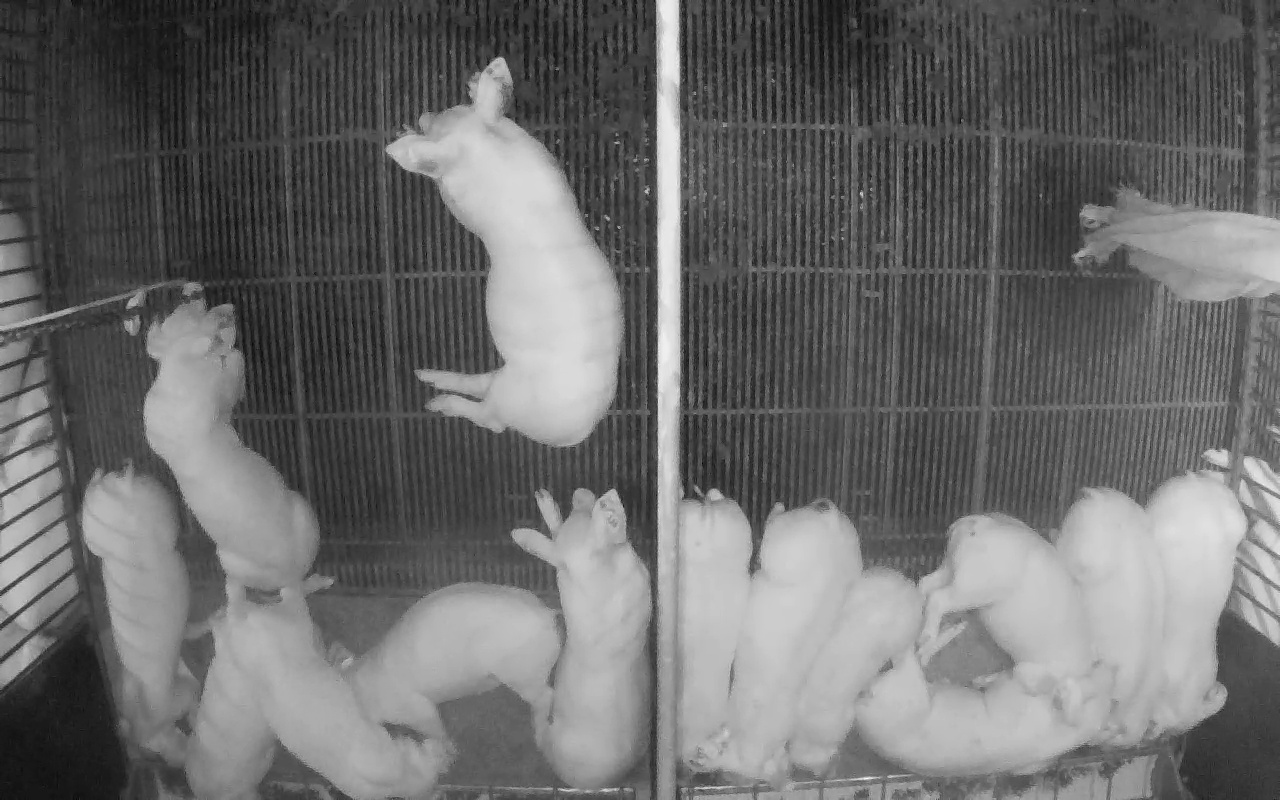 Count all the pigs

17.